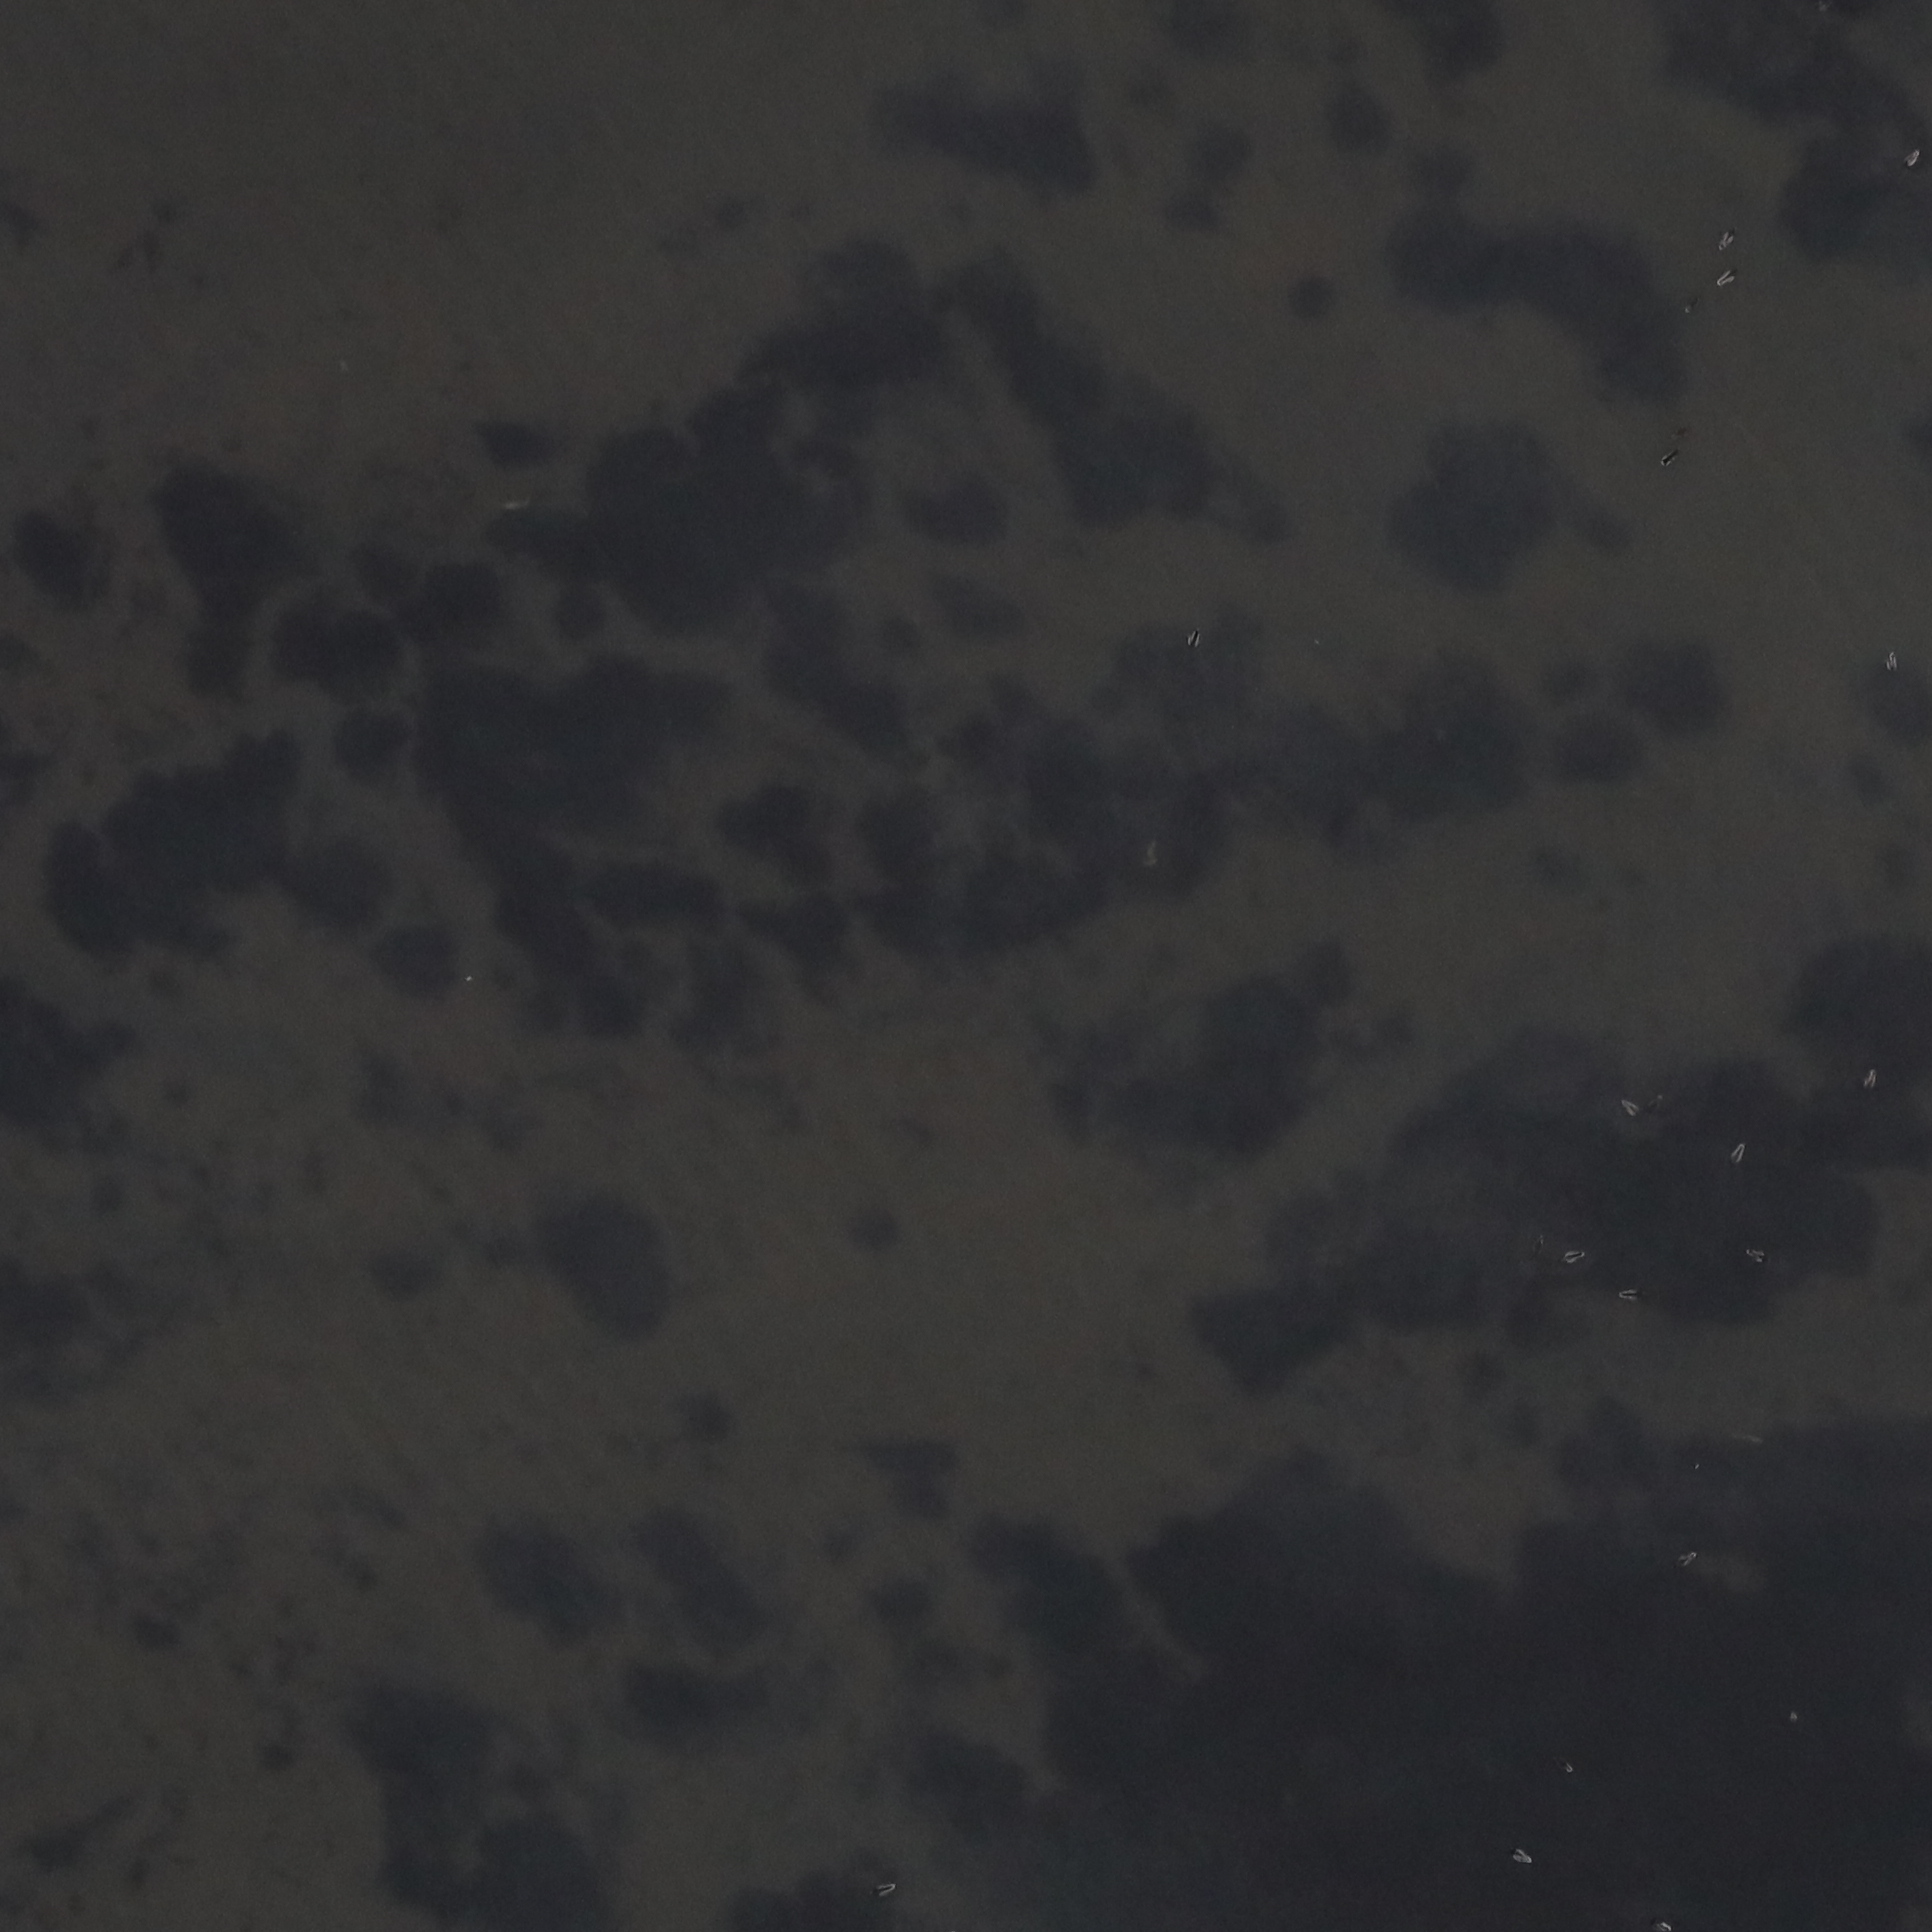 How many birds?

22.